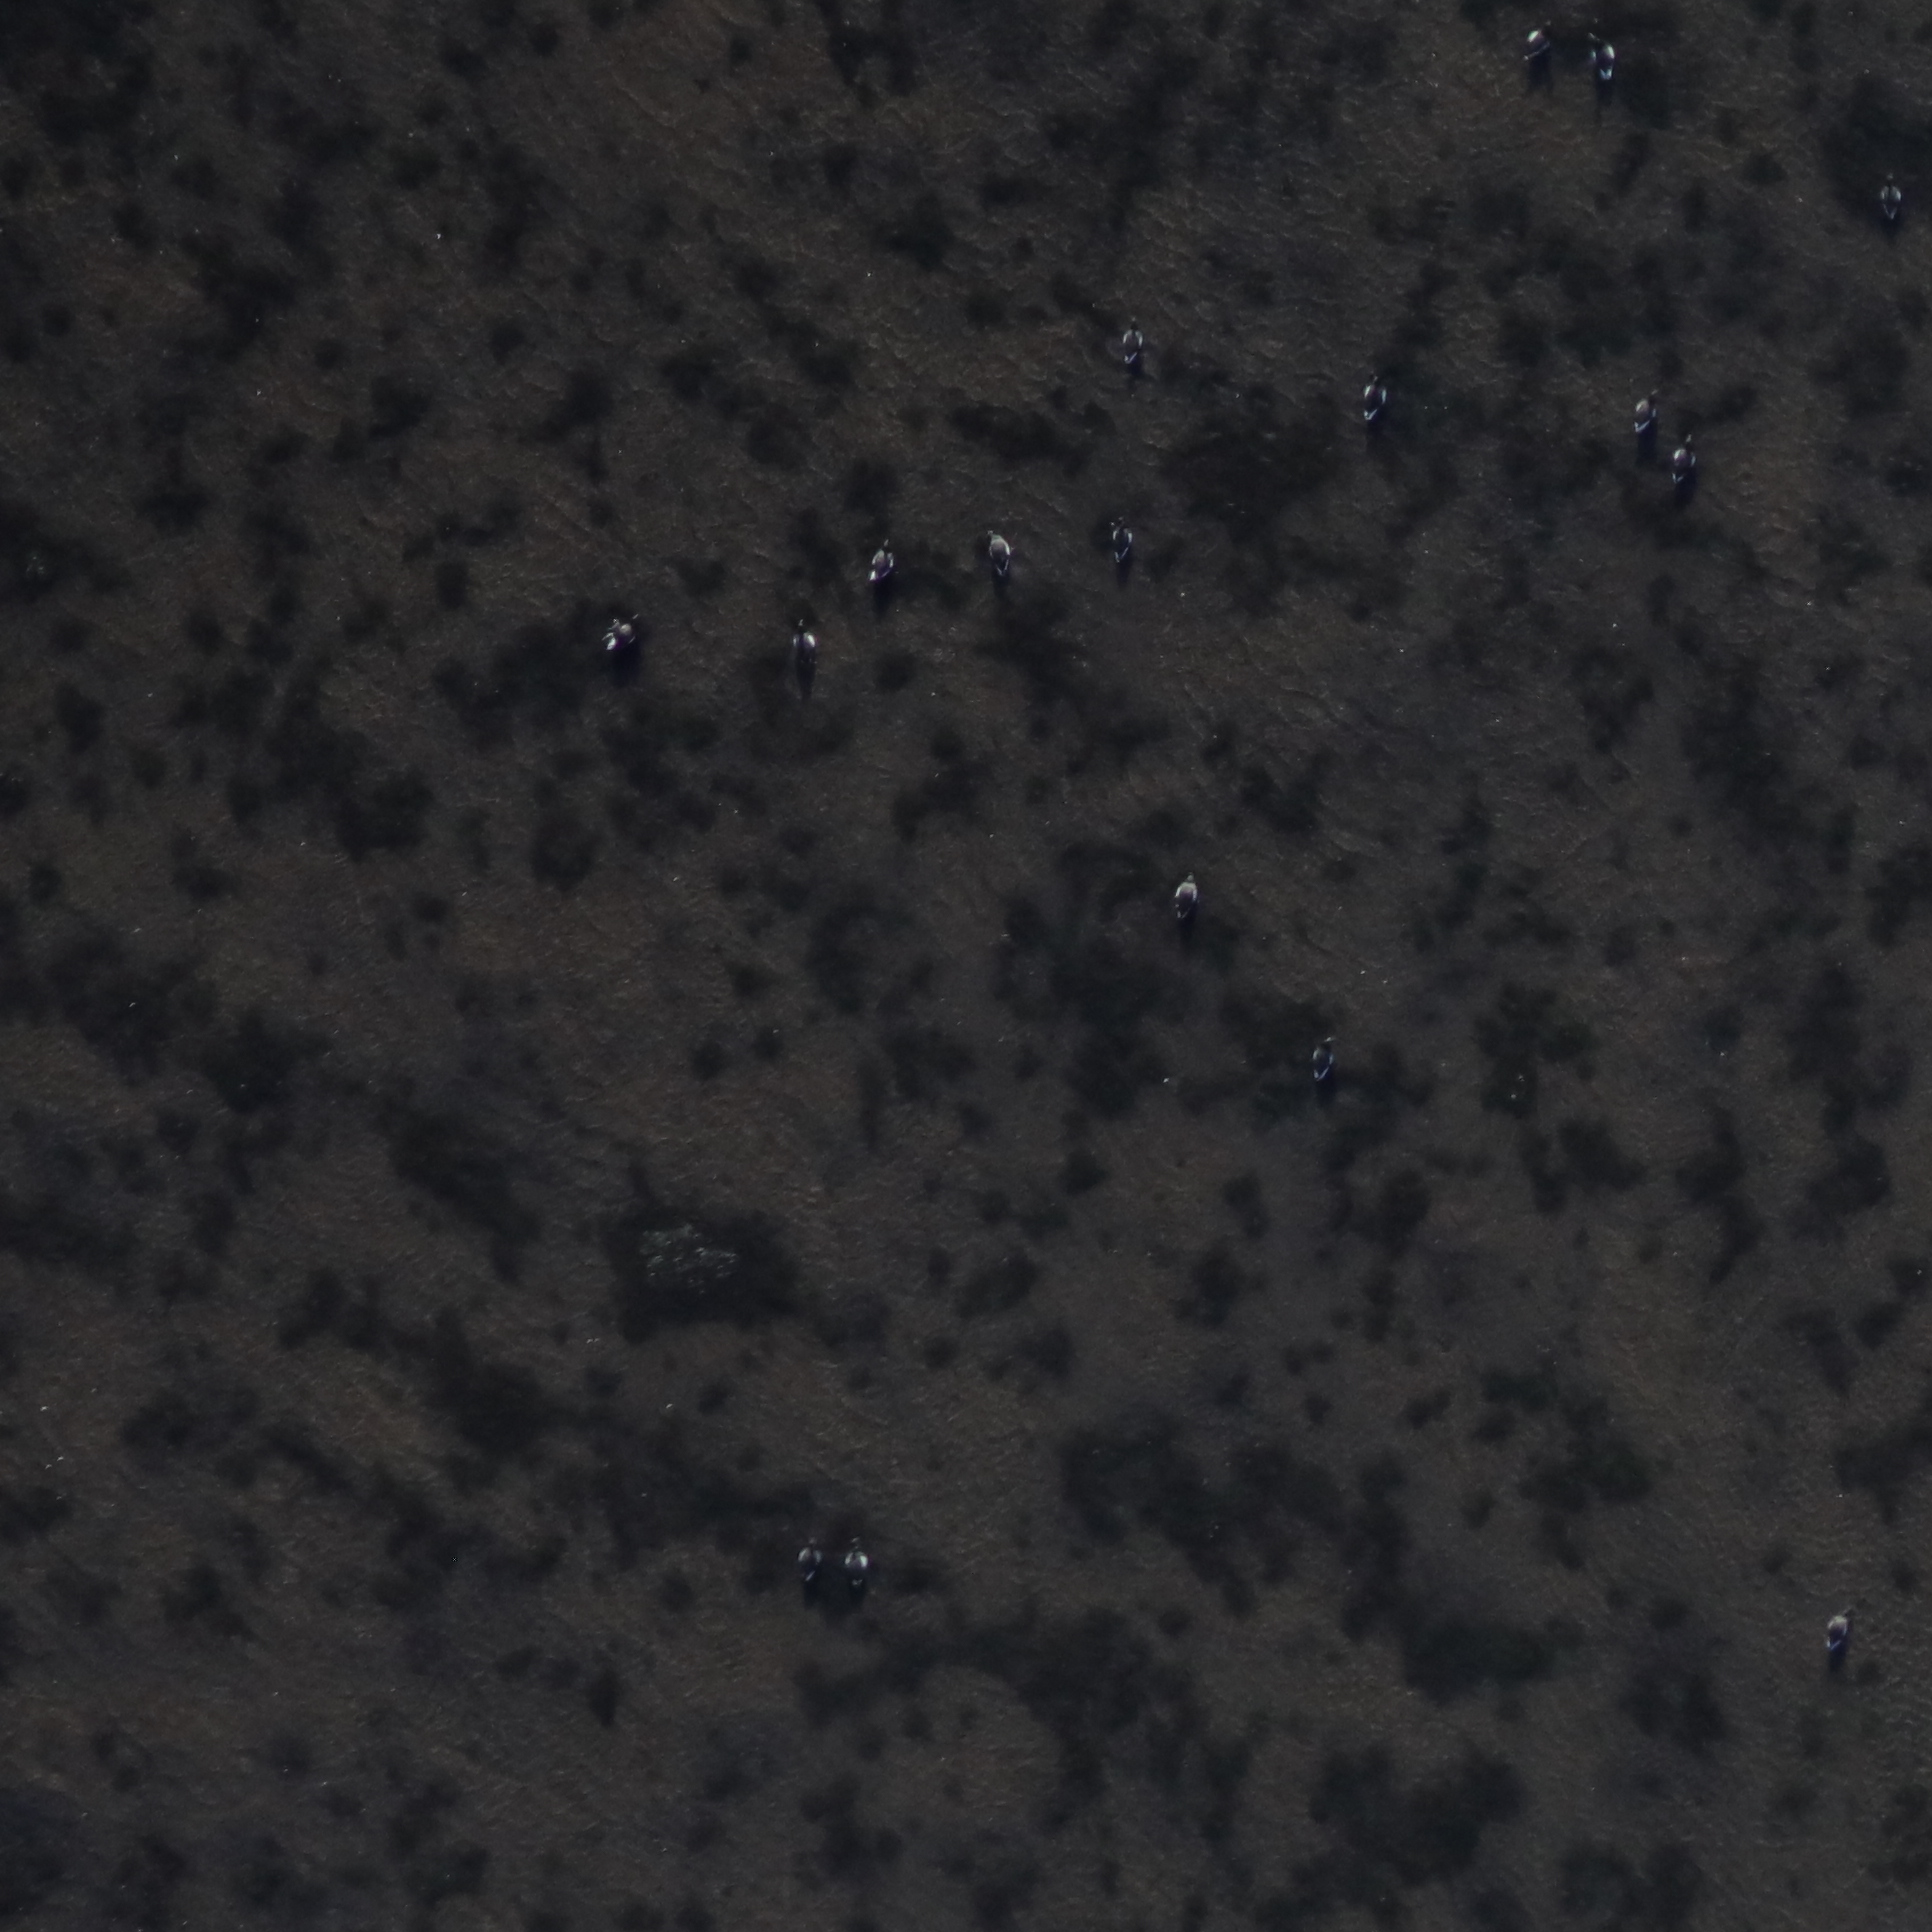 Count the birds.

18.